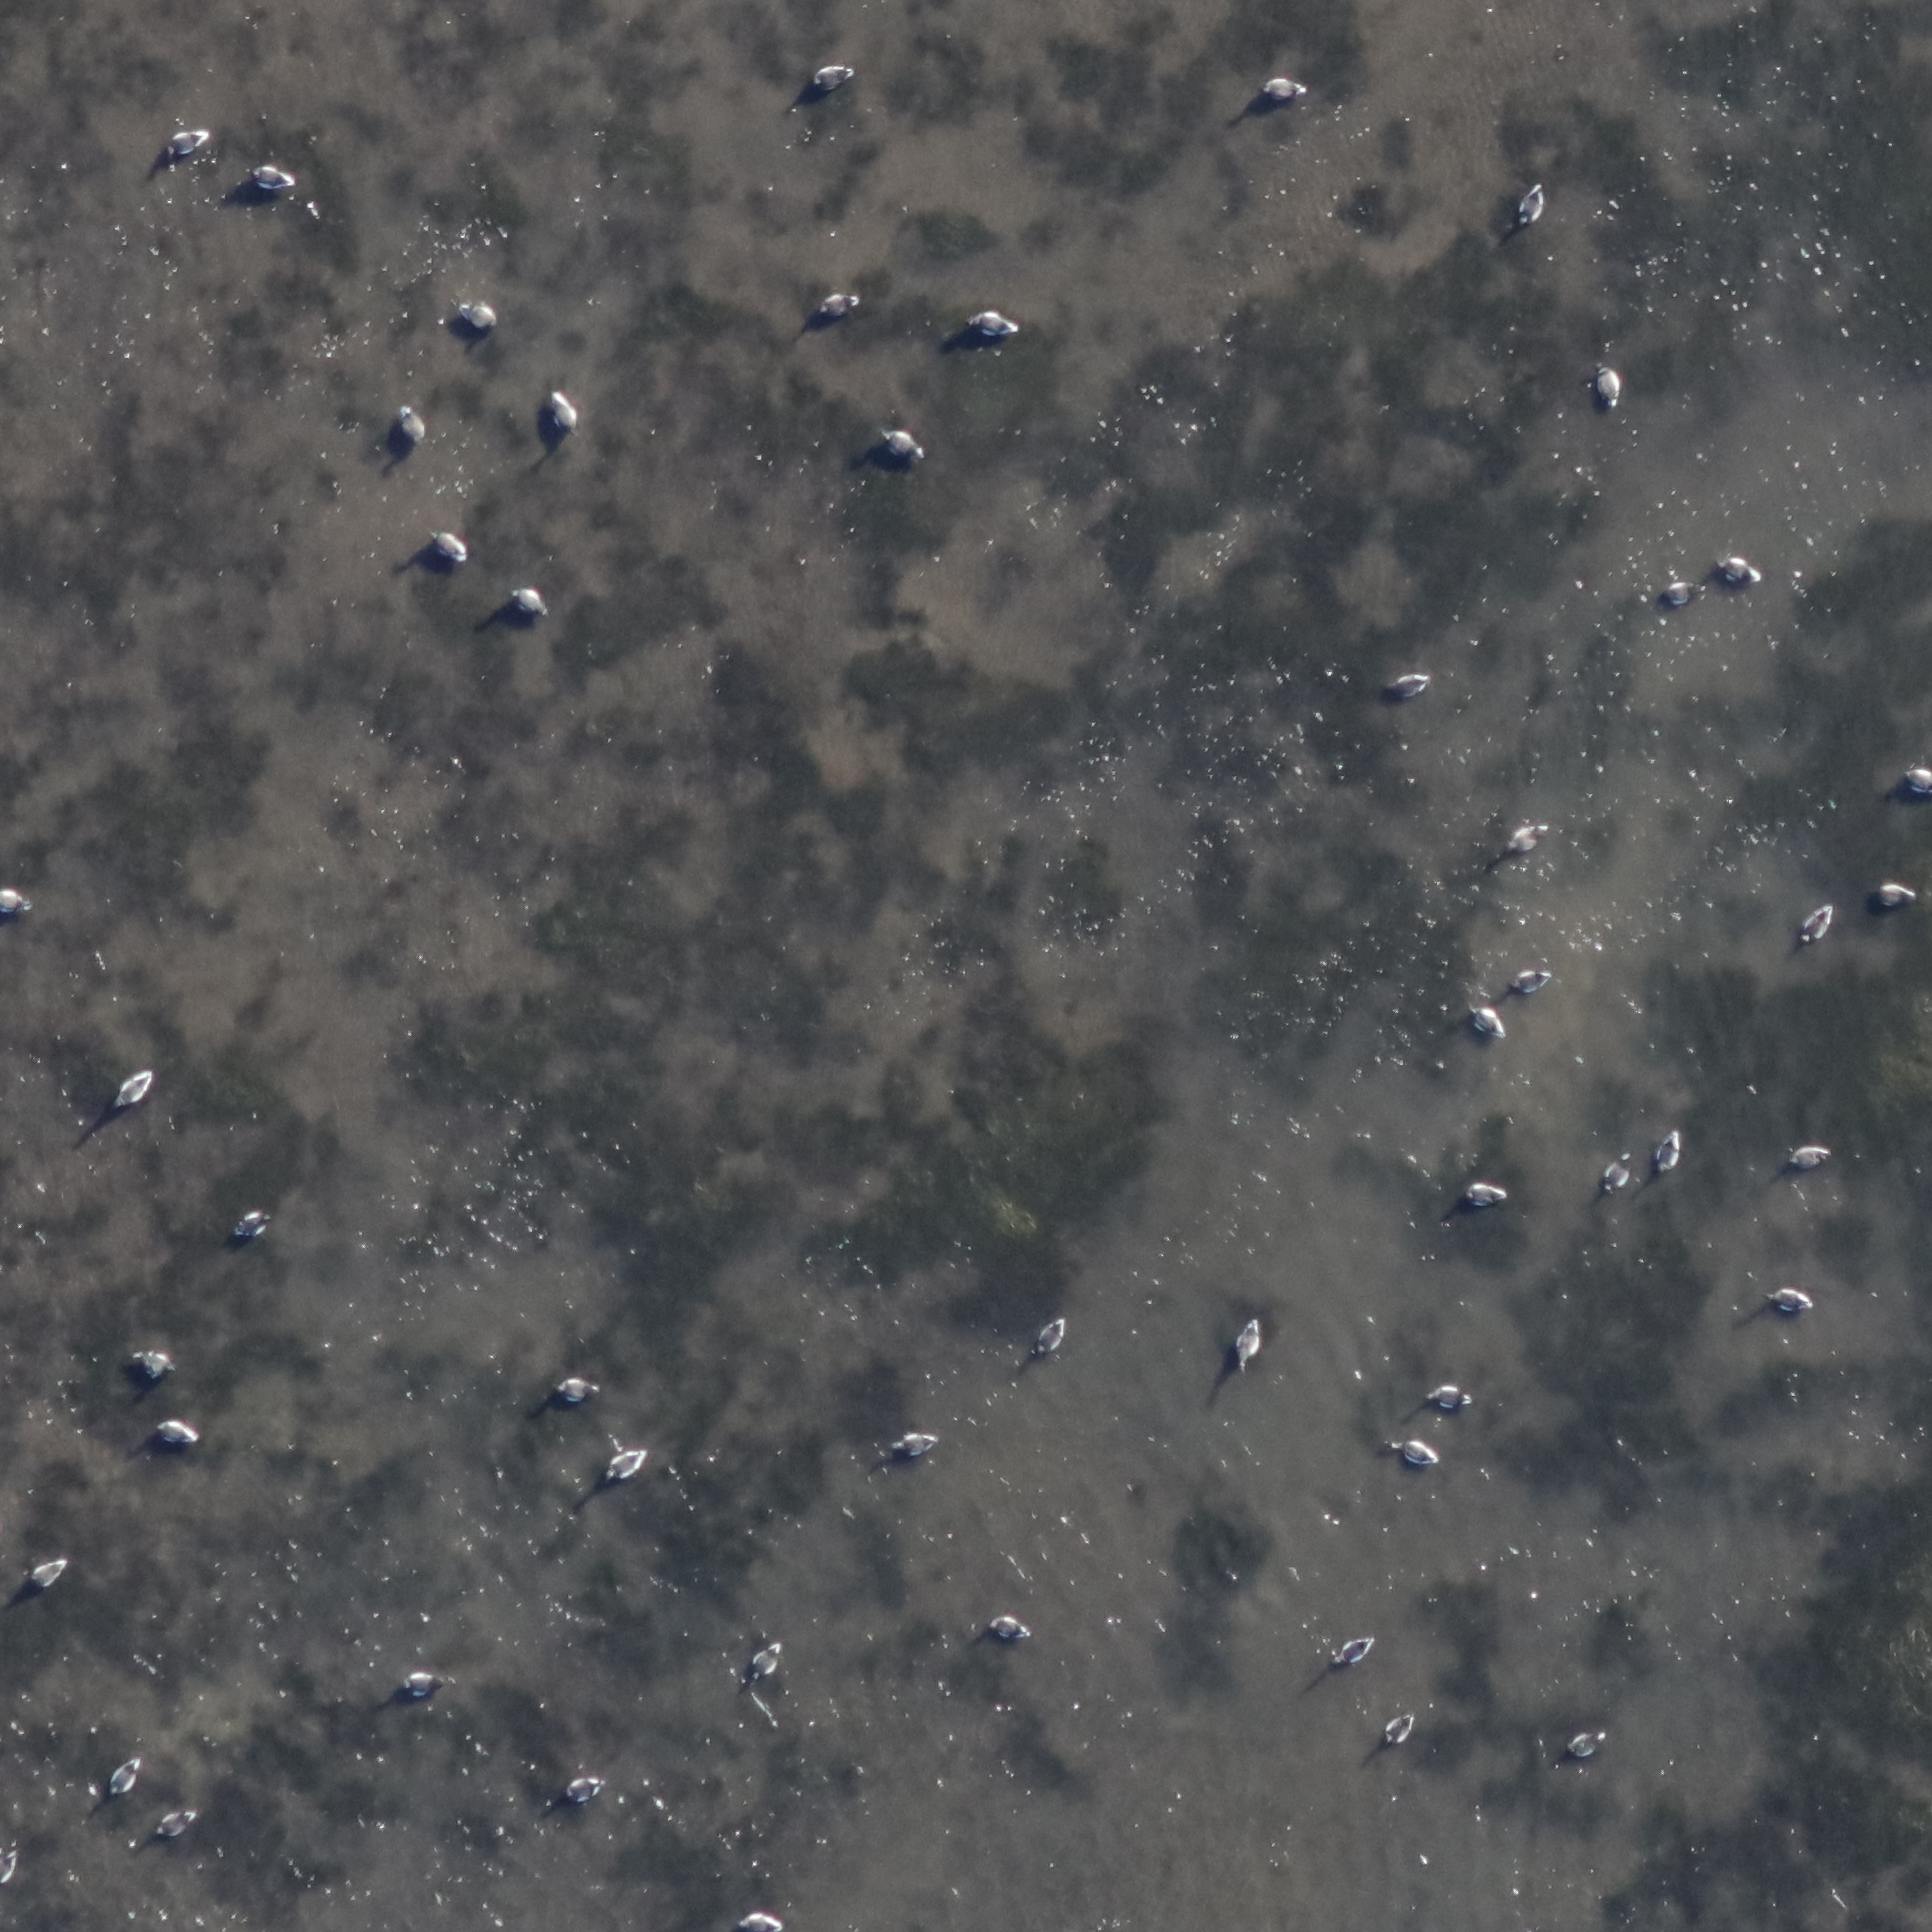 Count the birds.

52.